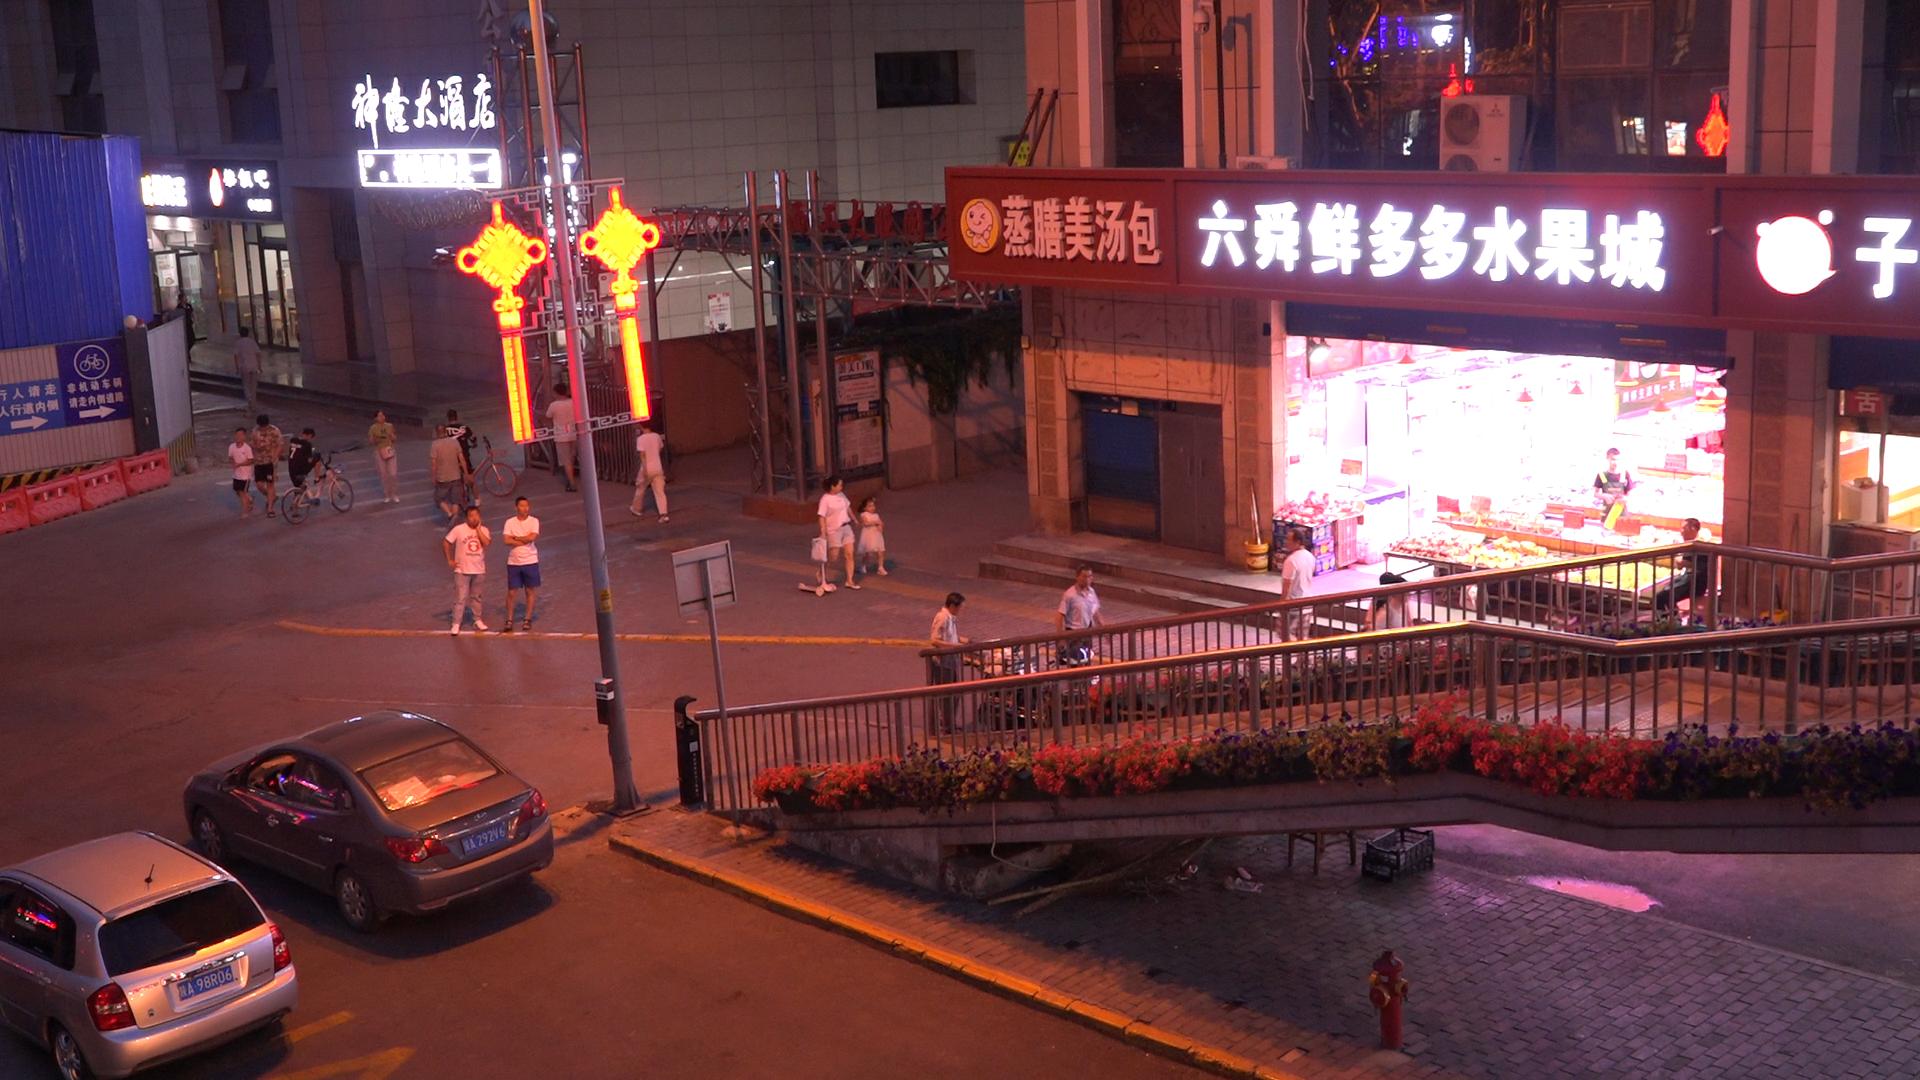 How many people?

21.